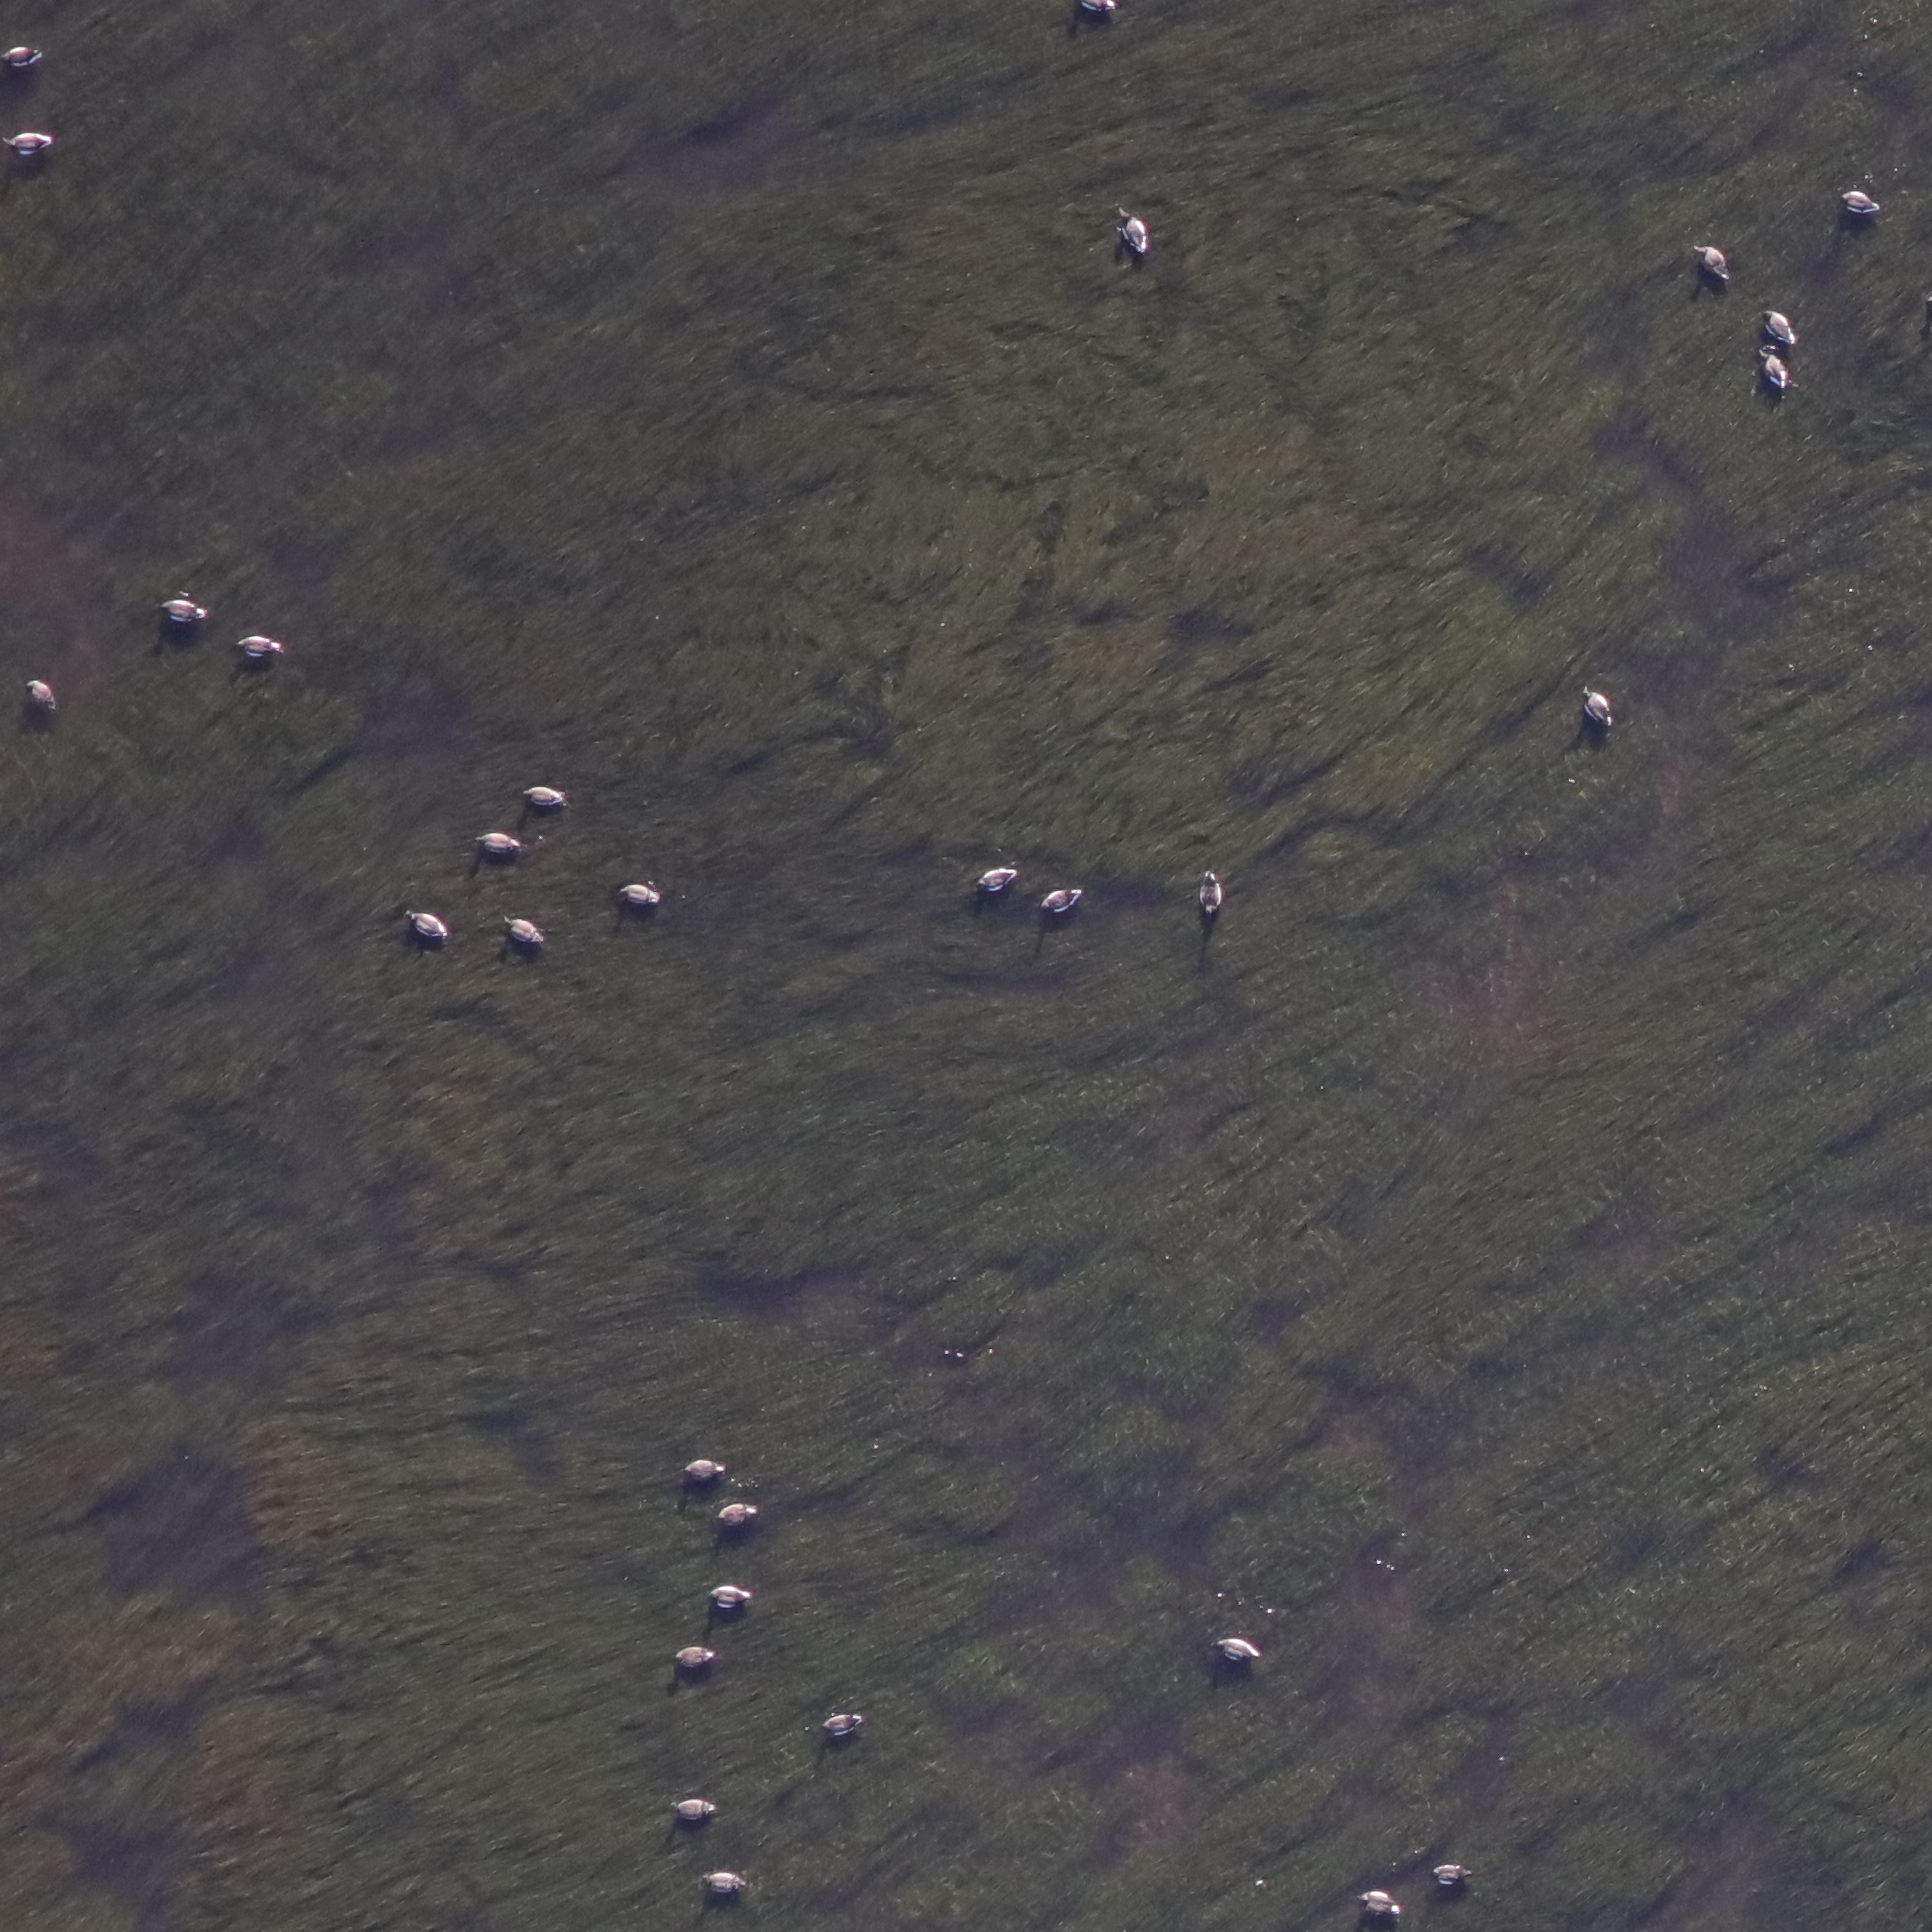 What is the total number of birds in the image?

30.